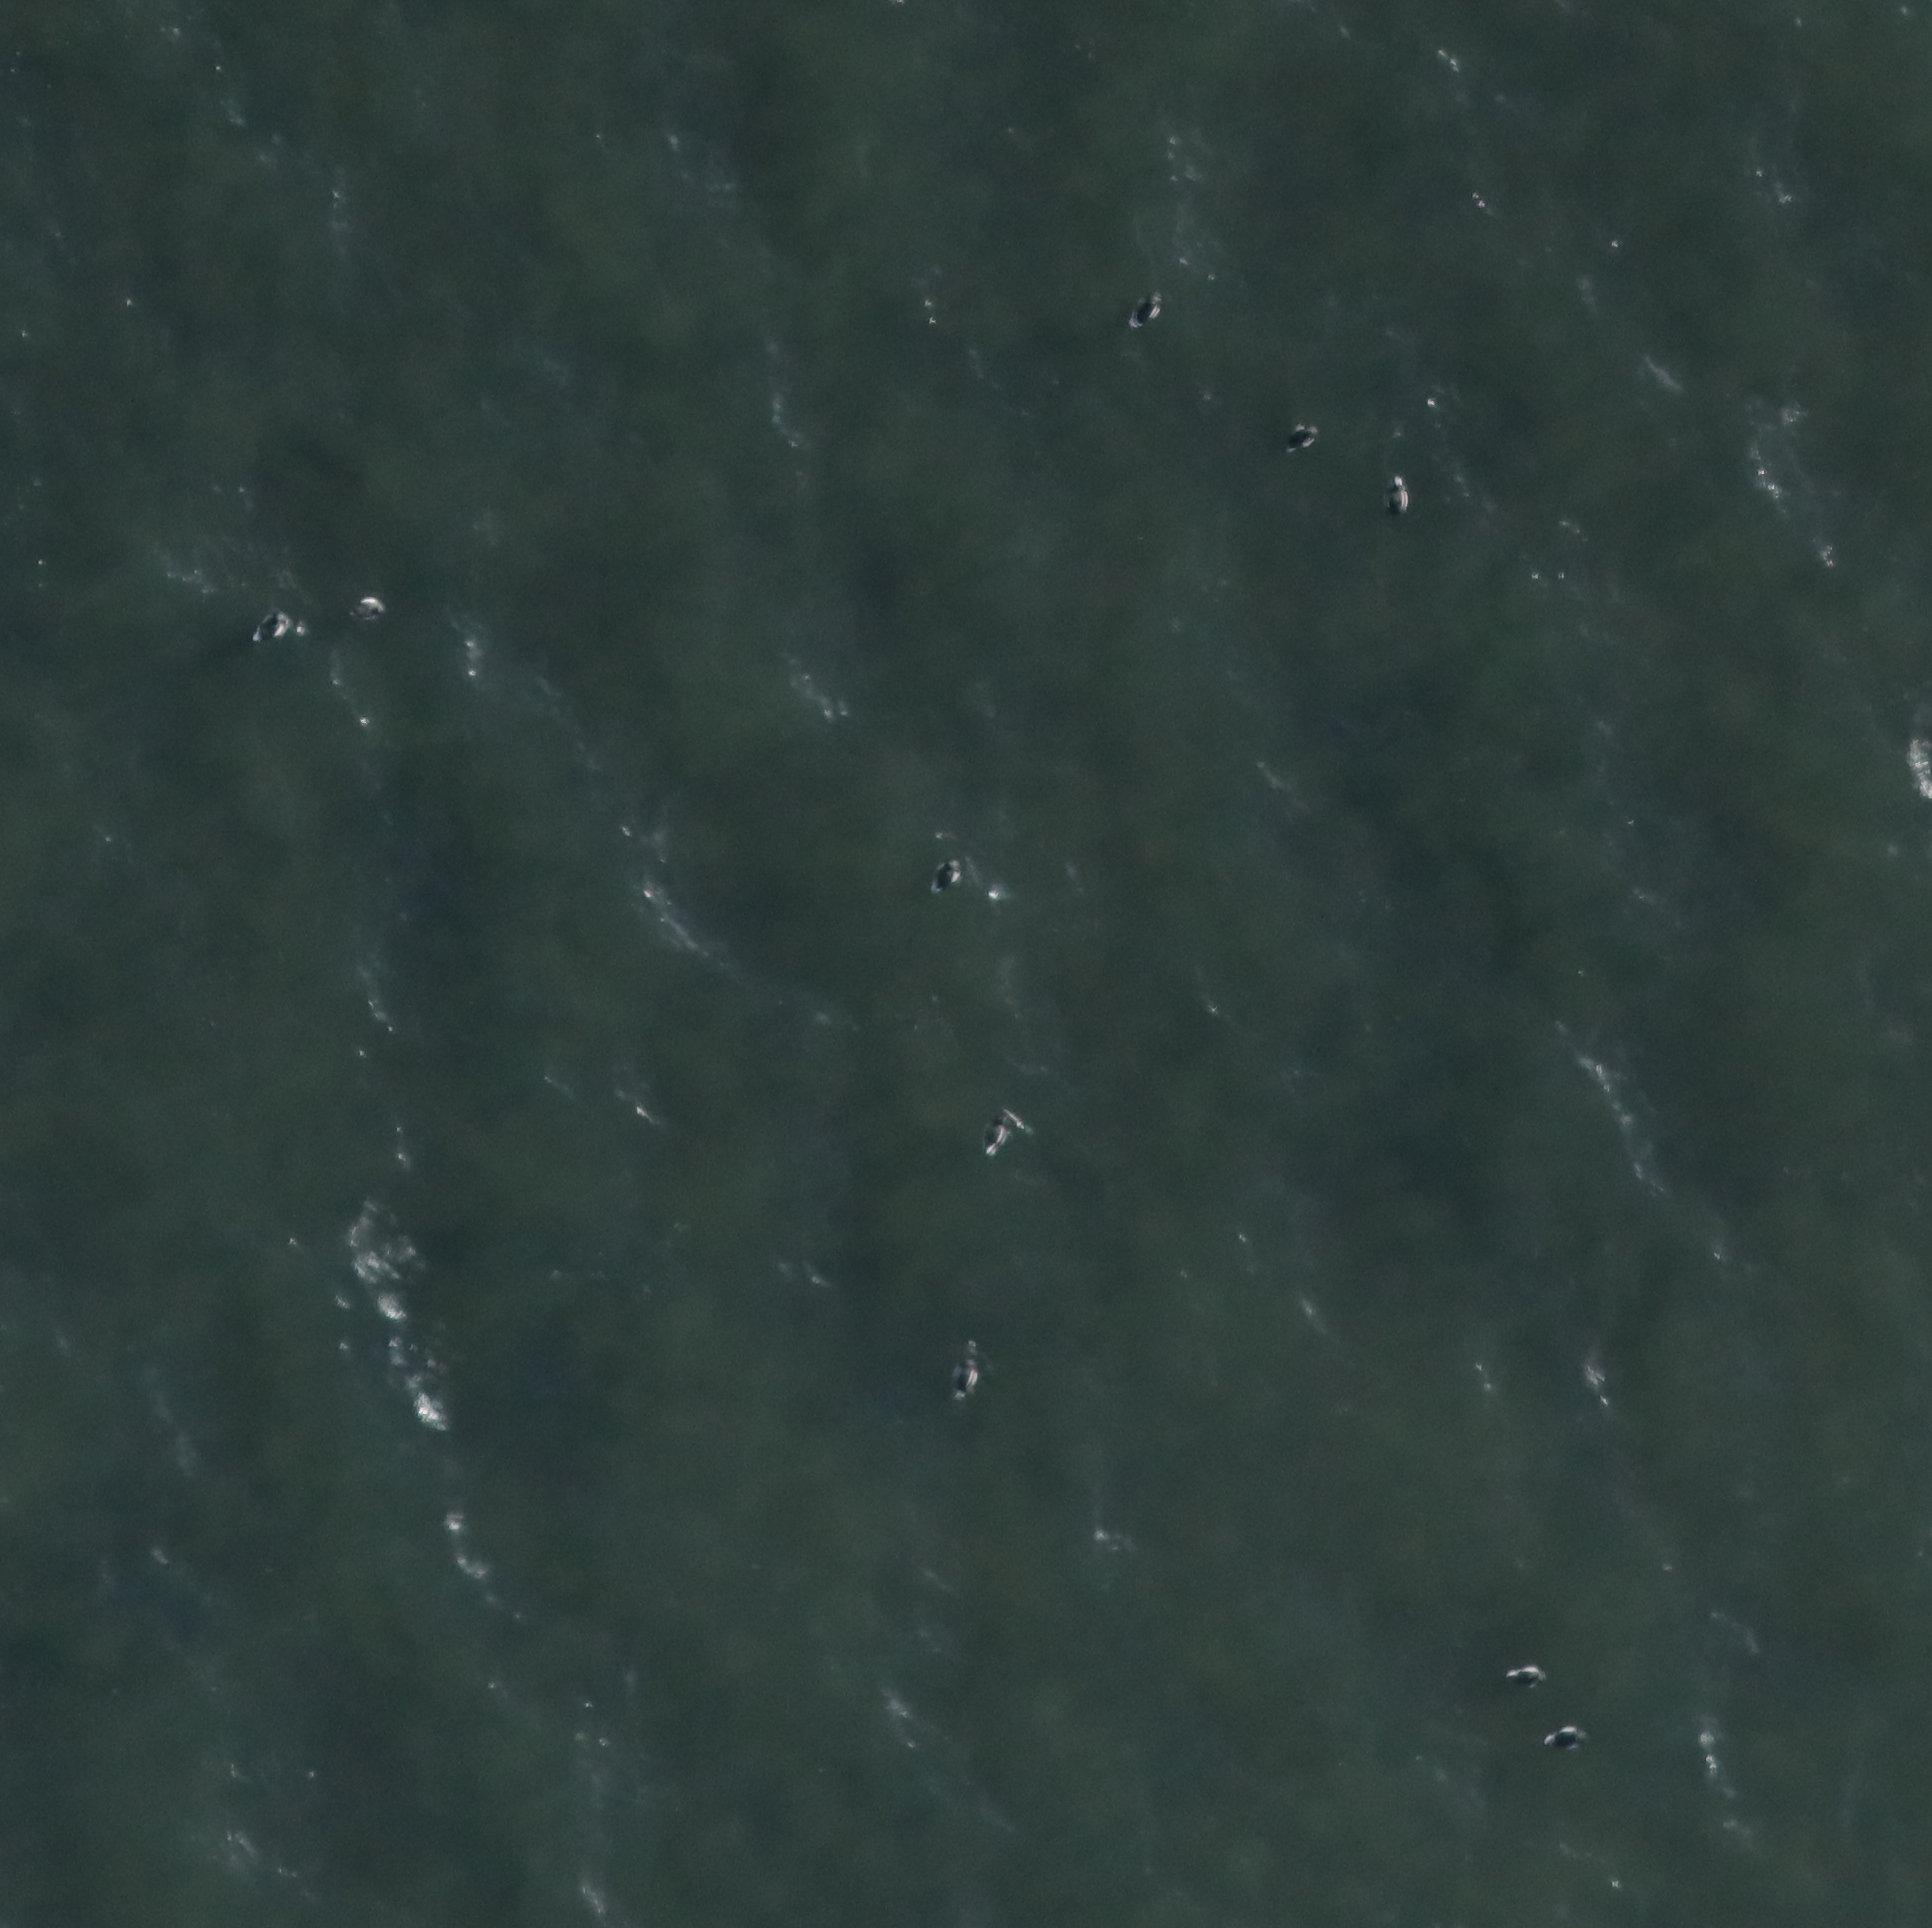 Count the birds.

10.